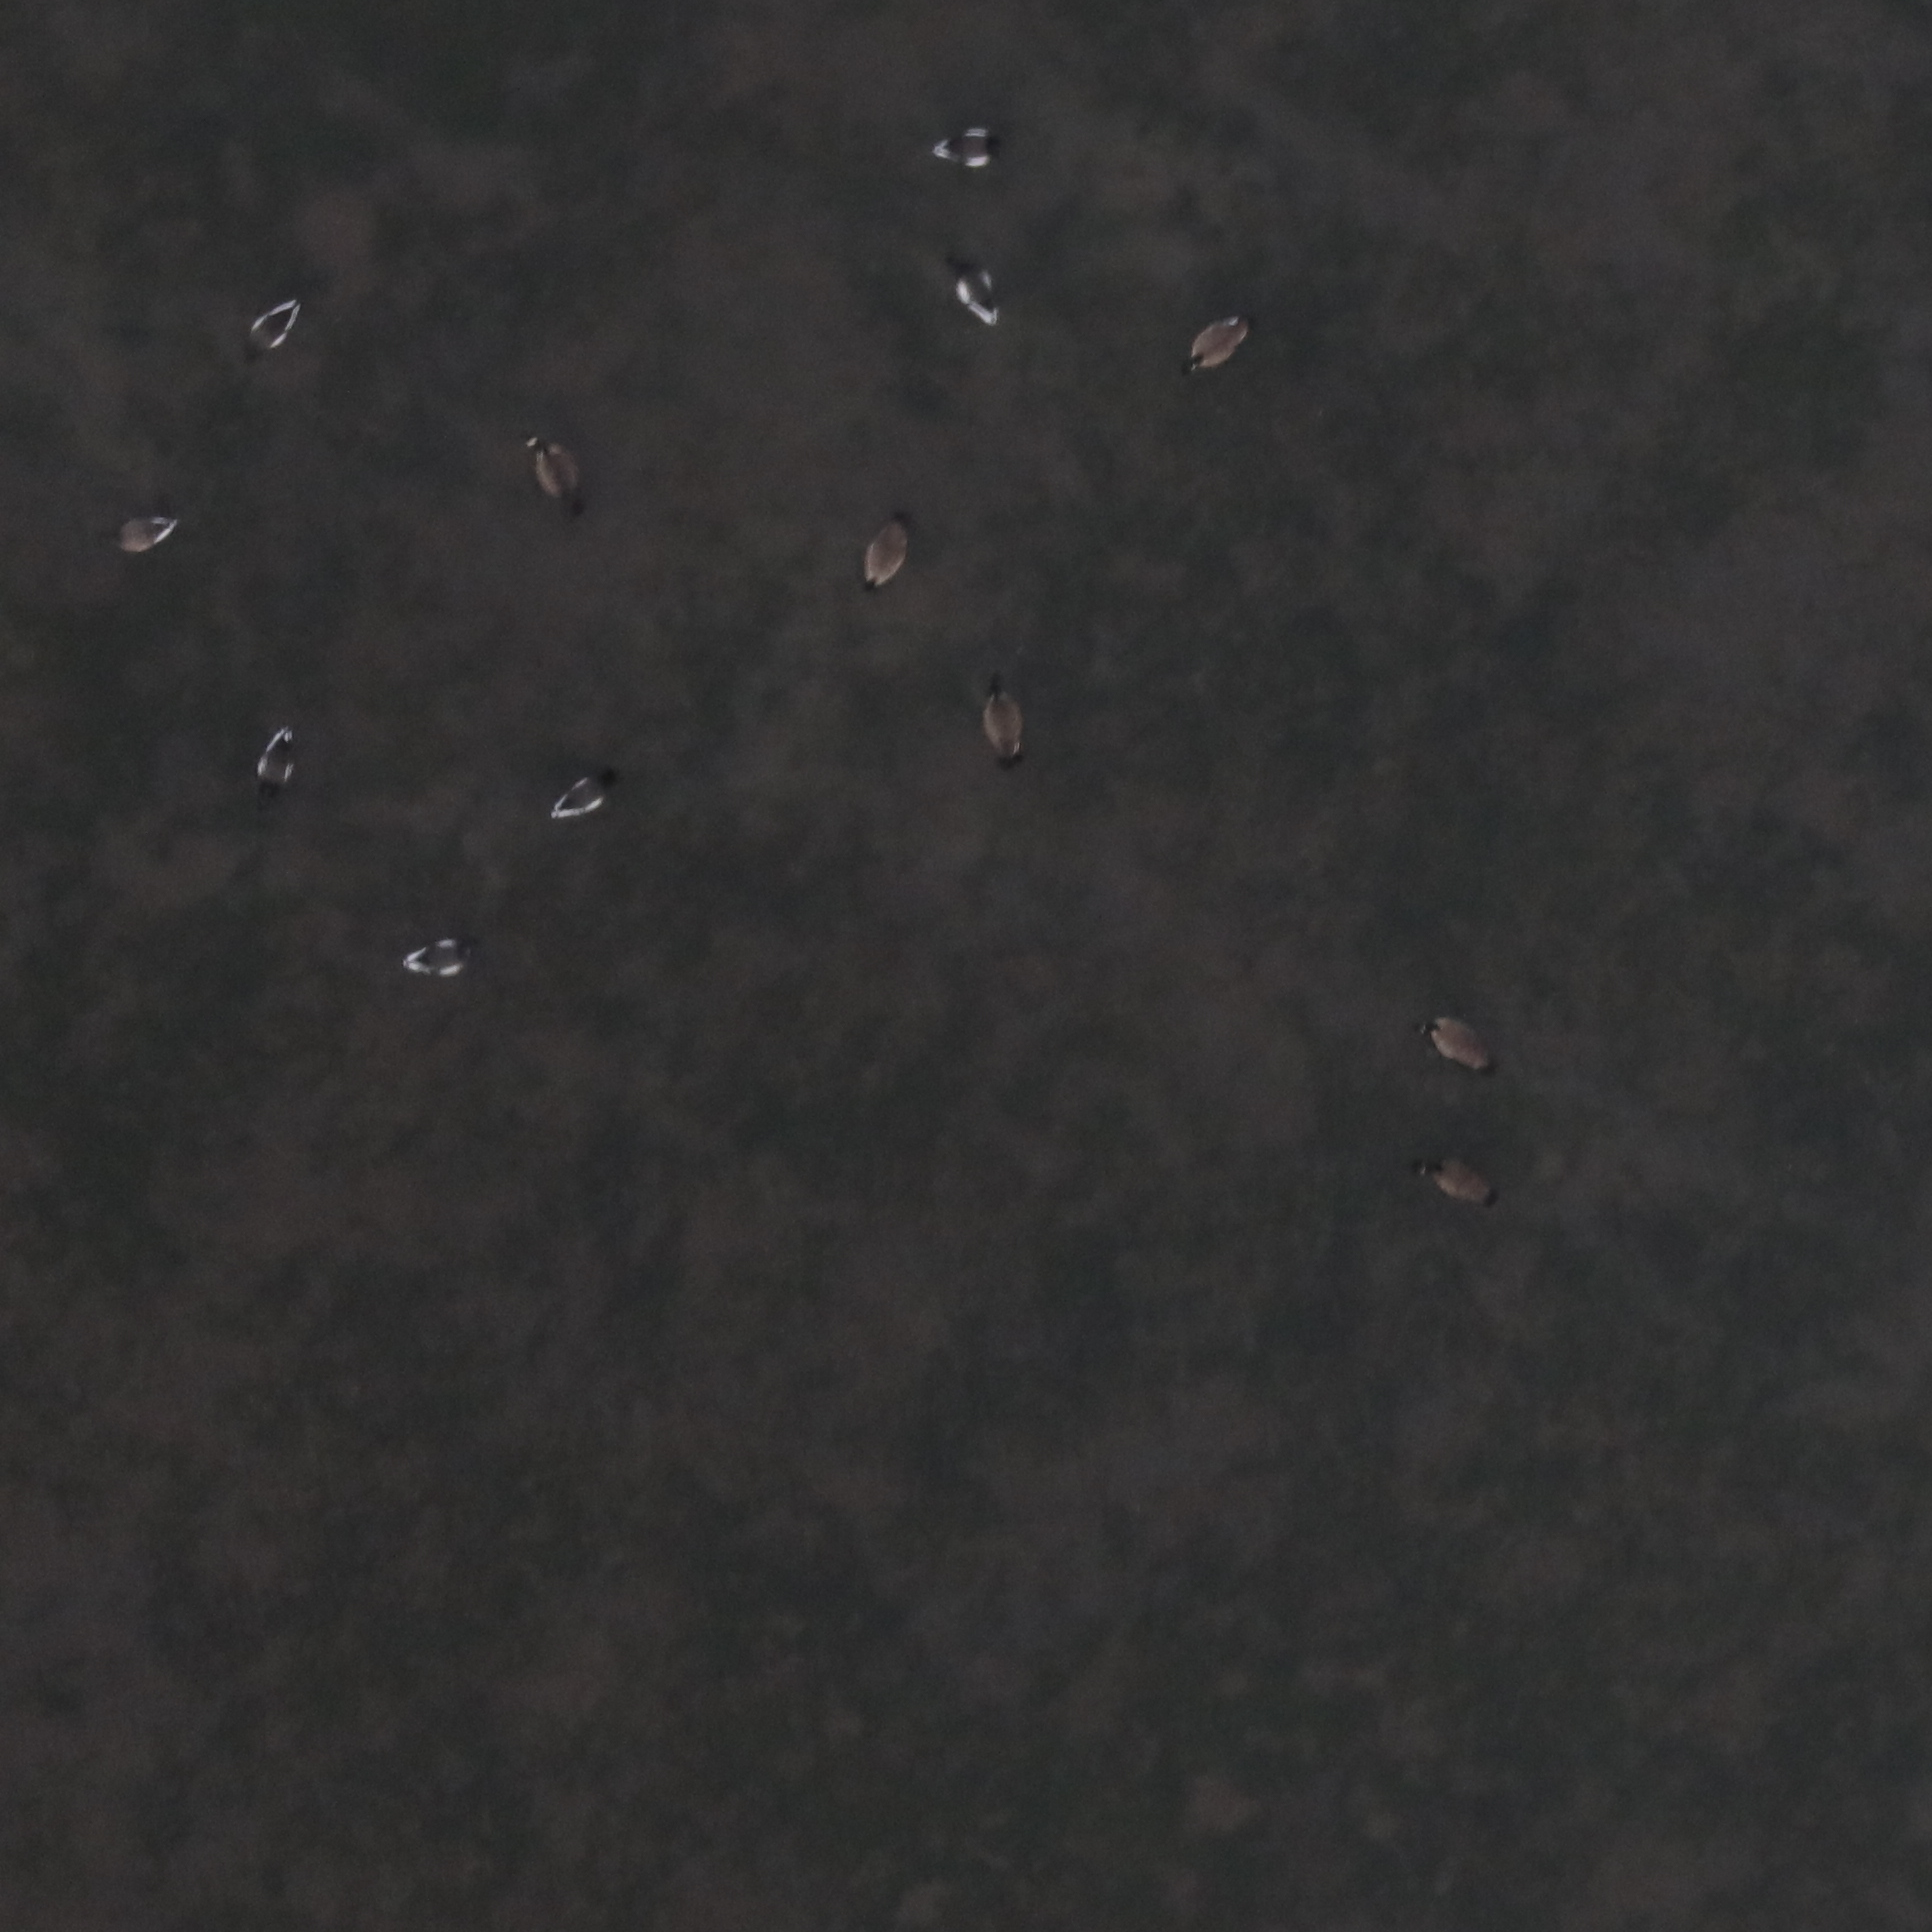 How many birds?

13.